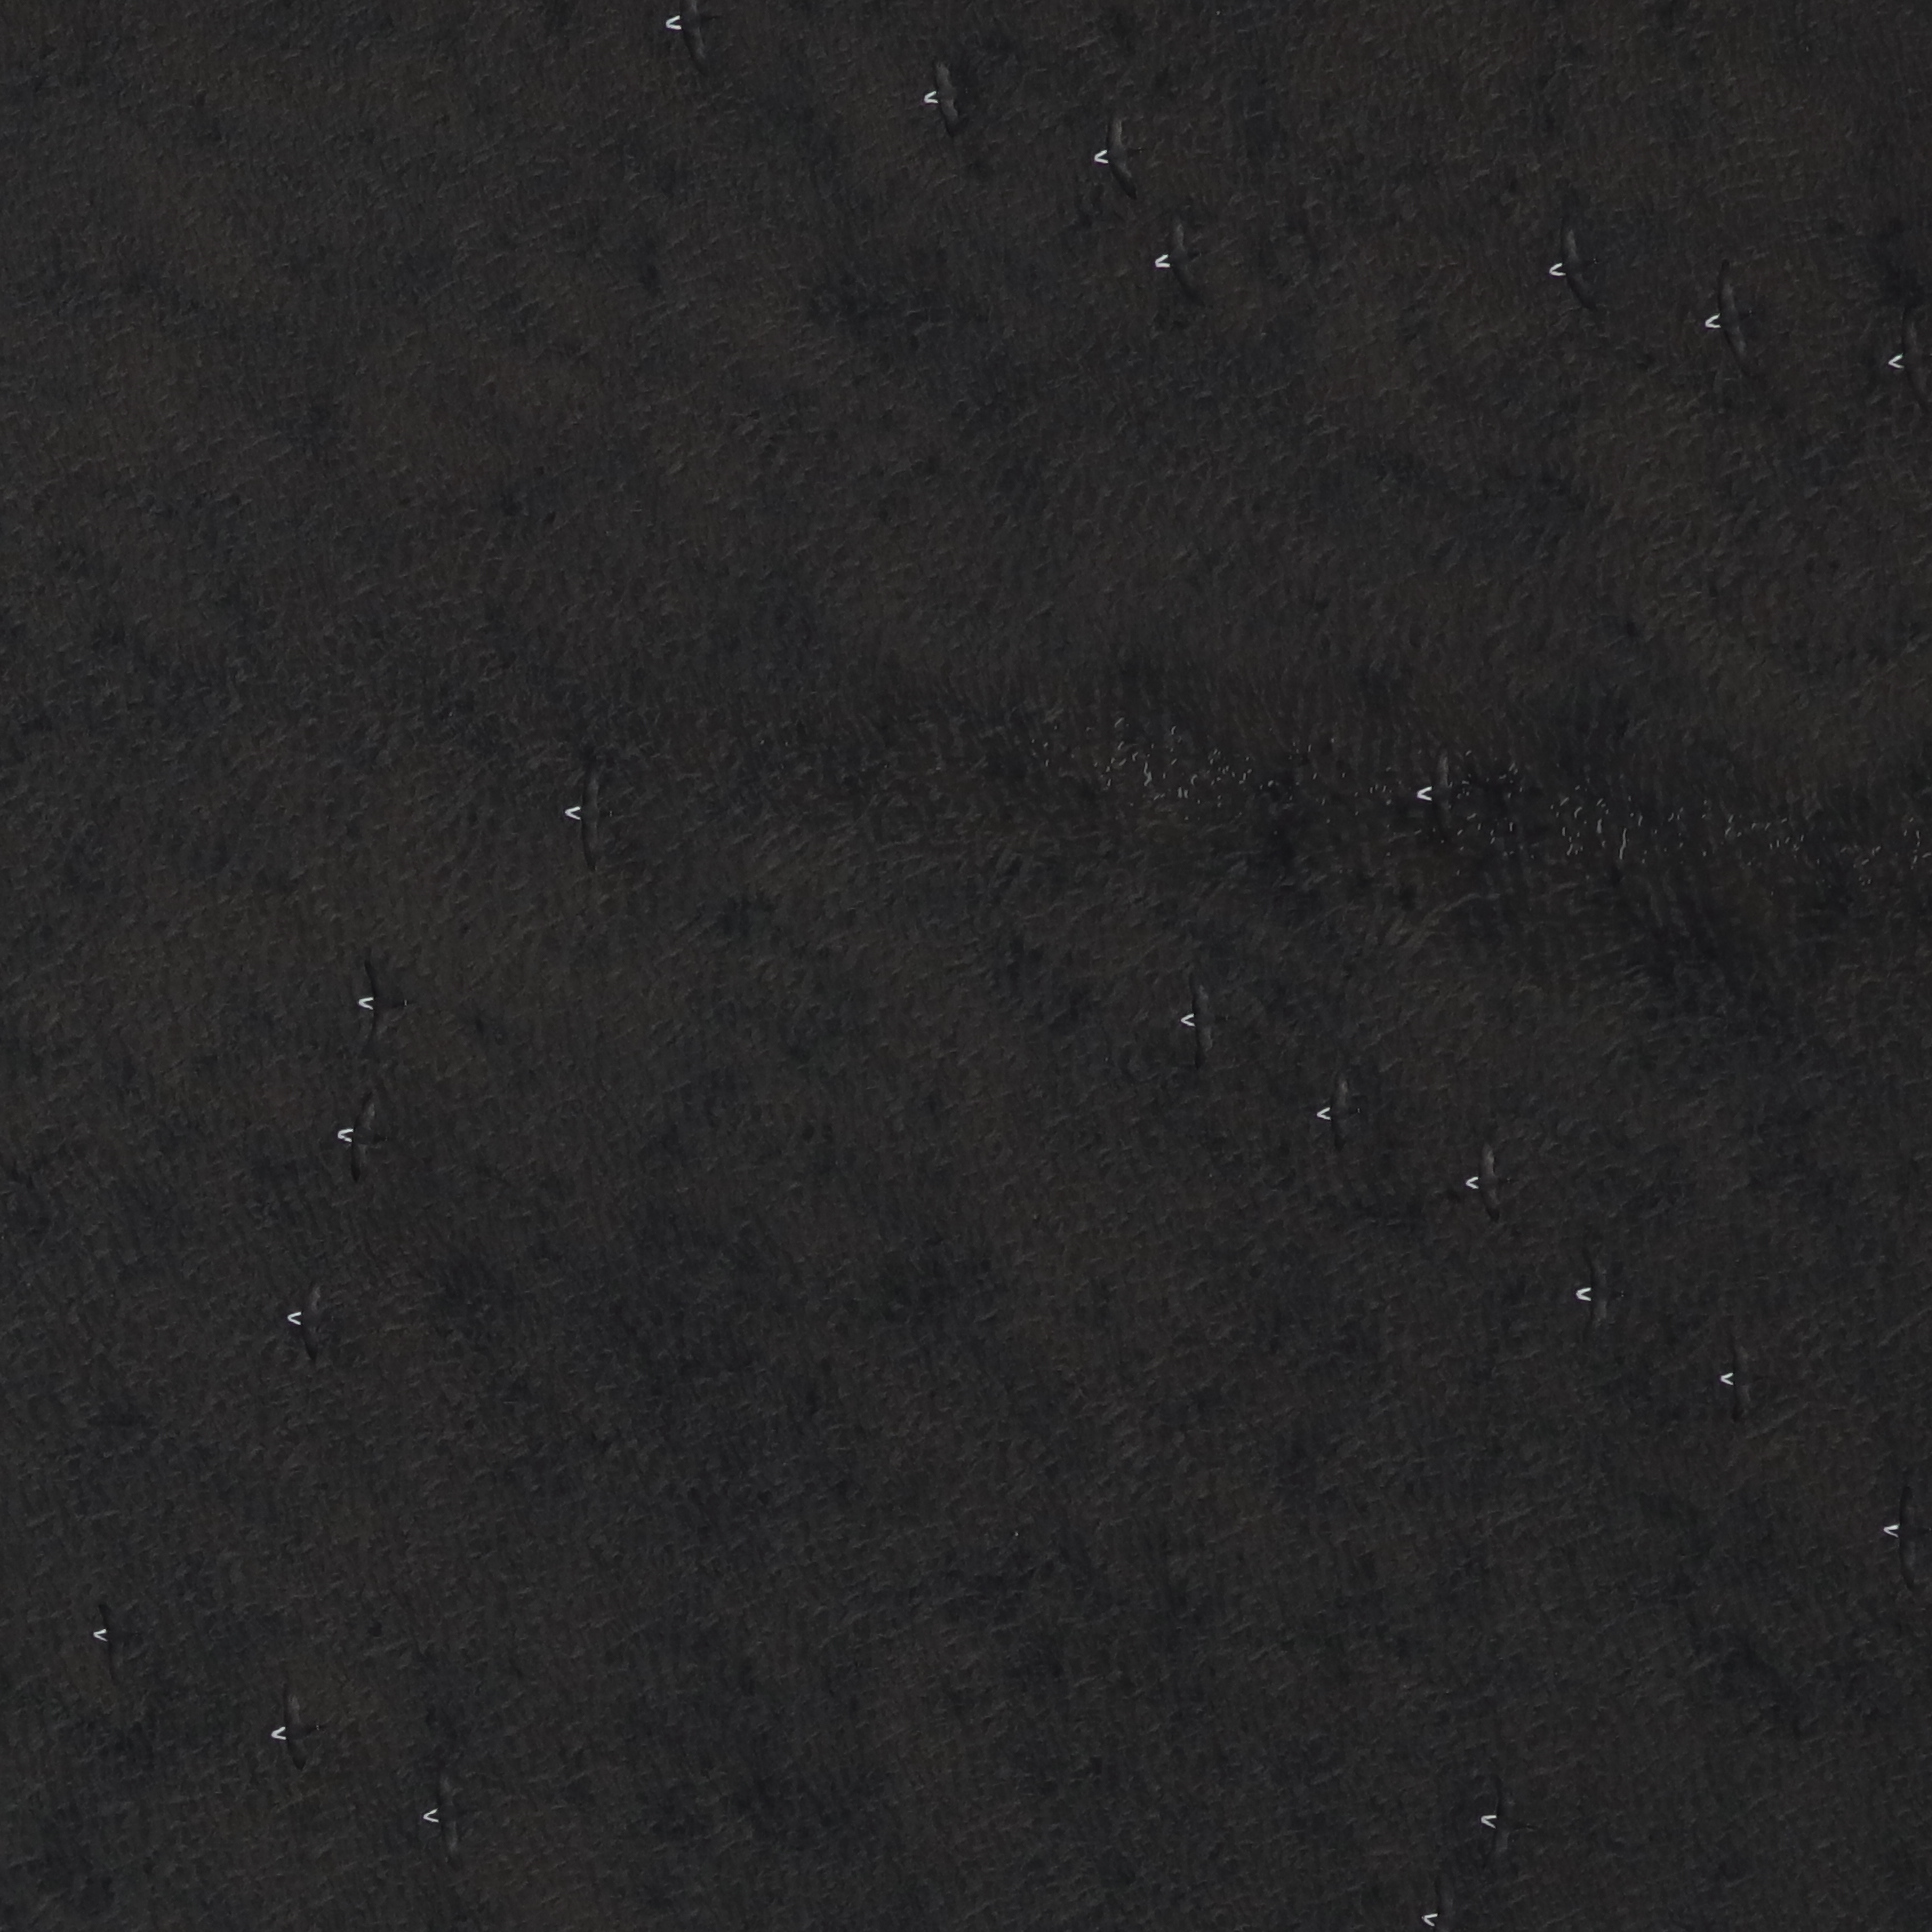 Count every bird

23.